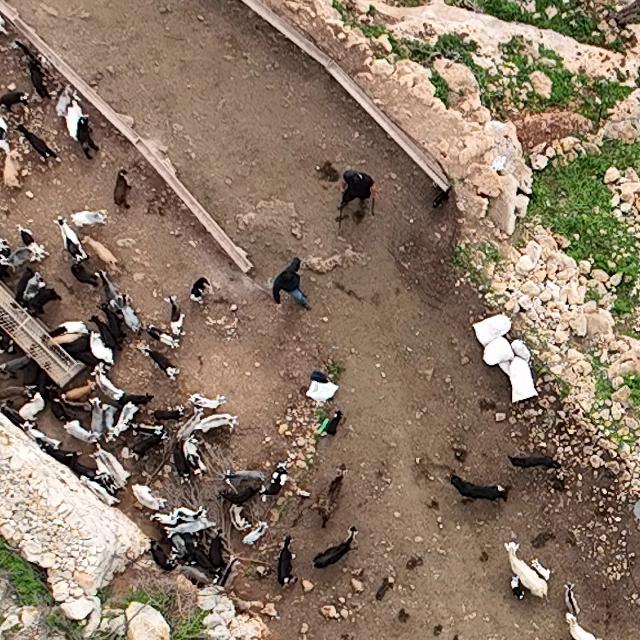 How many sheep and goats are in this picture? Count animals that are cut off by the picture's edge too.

87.